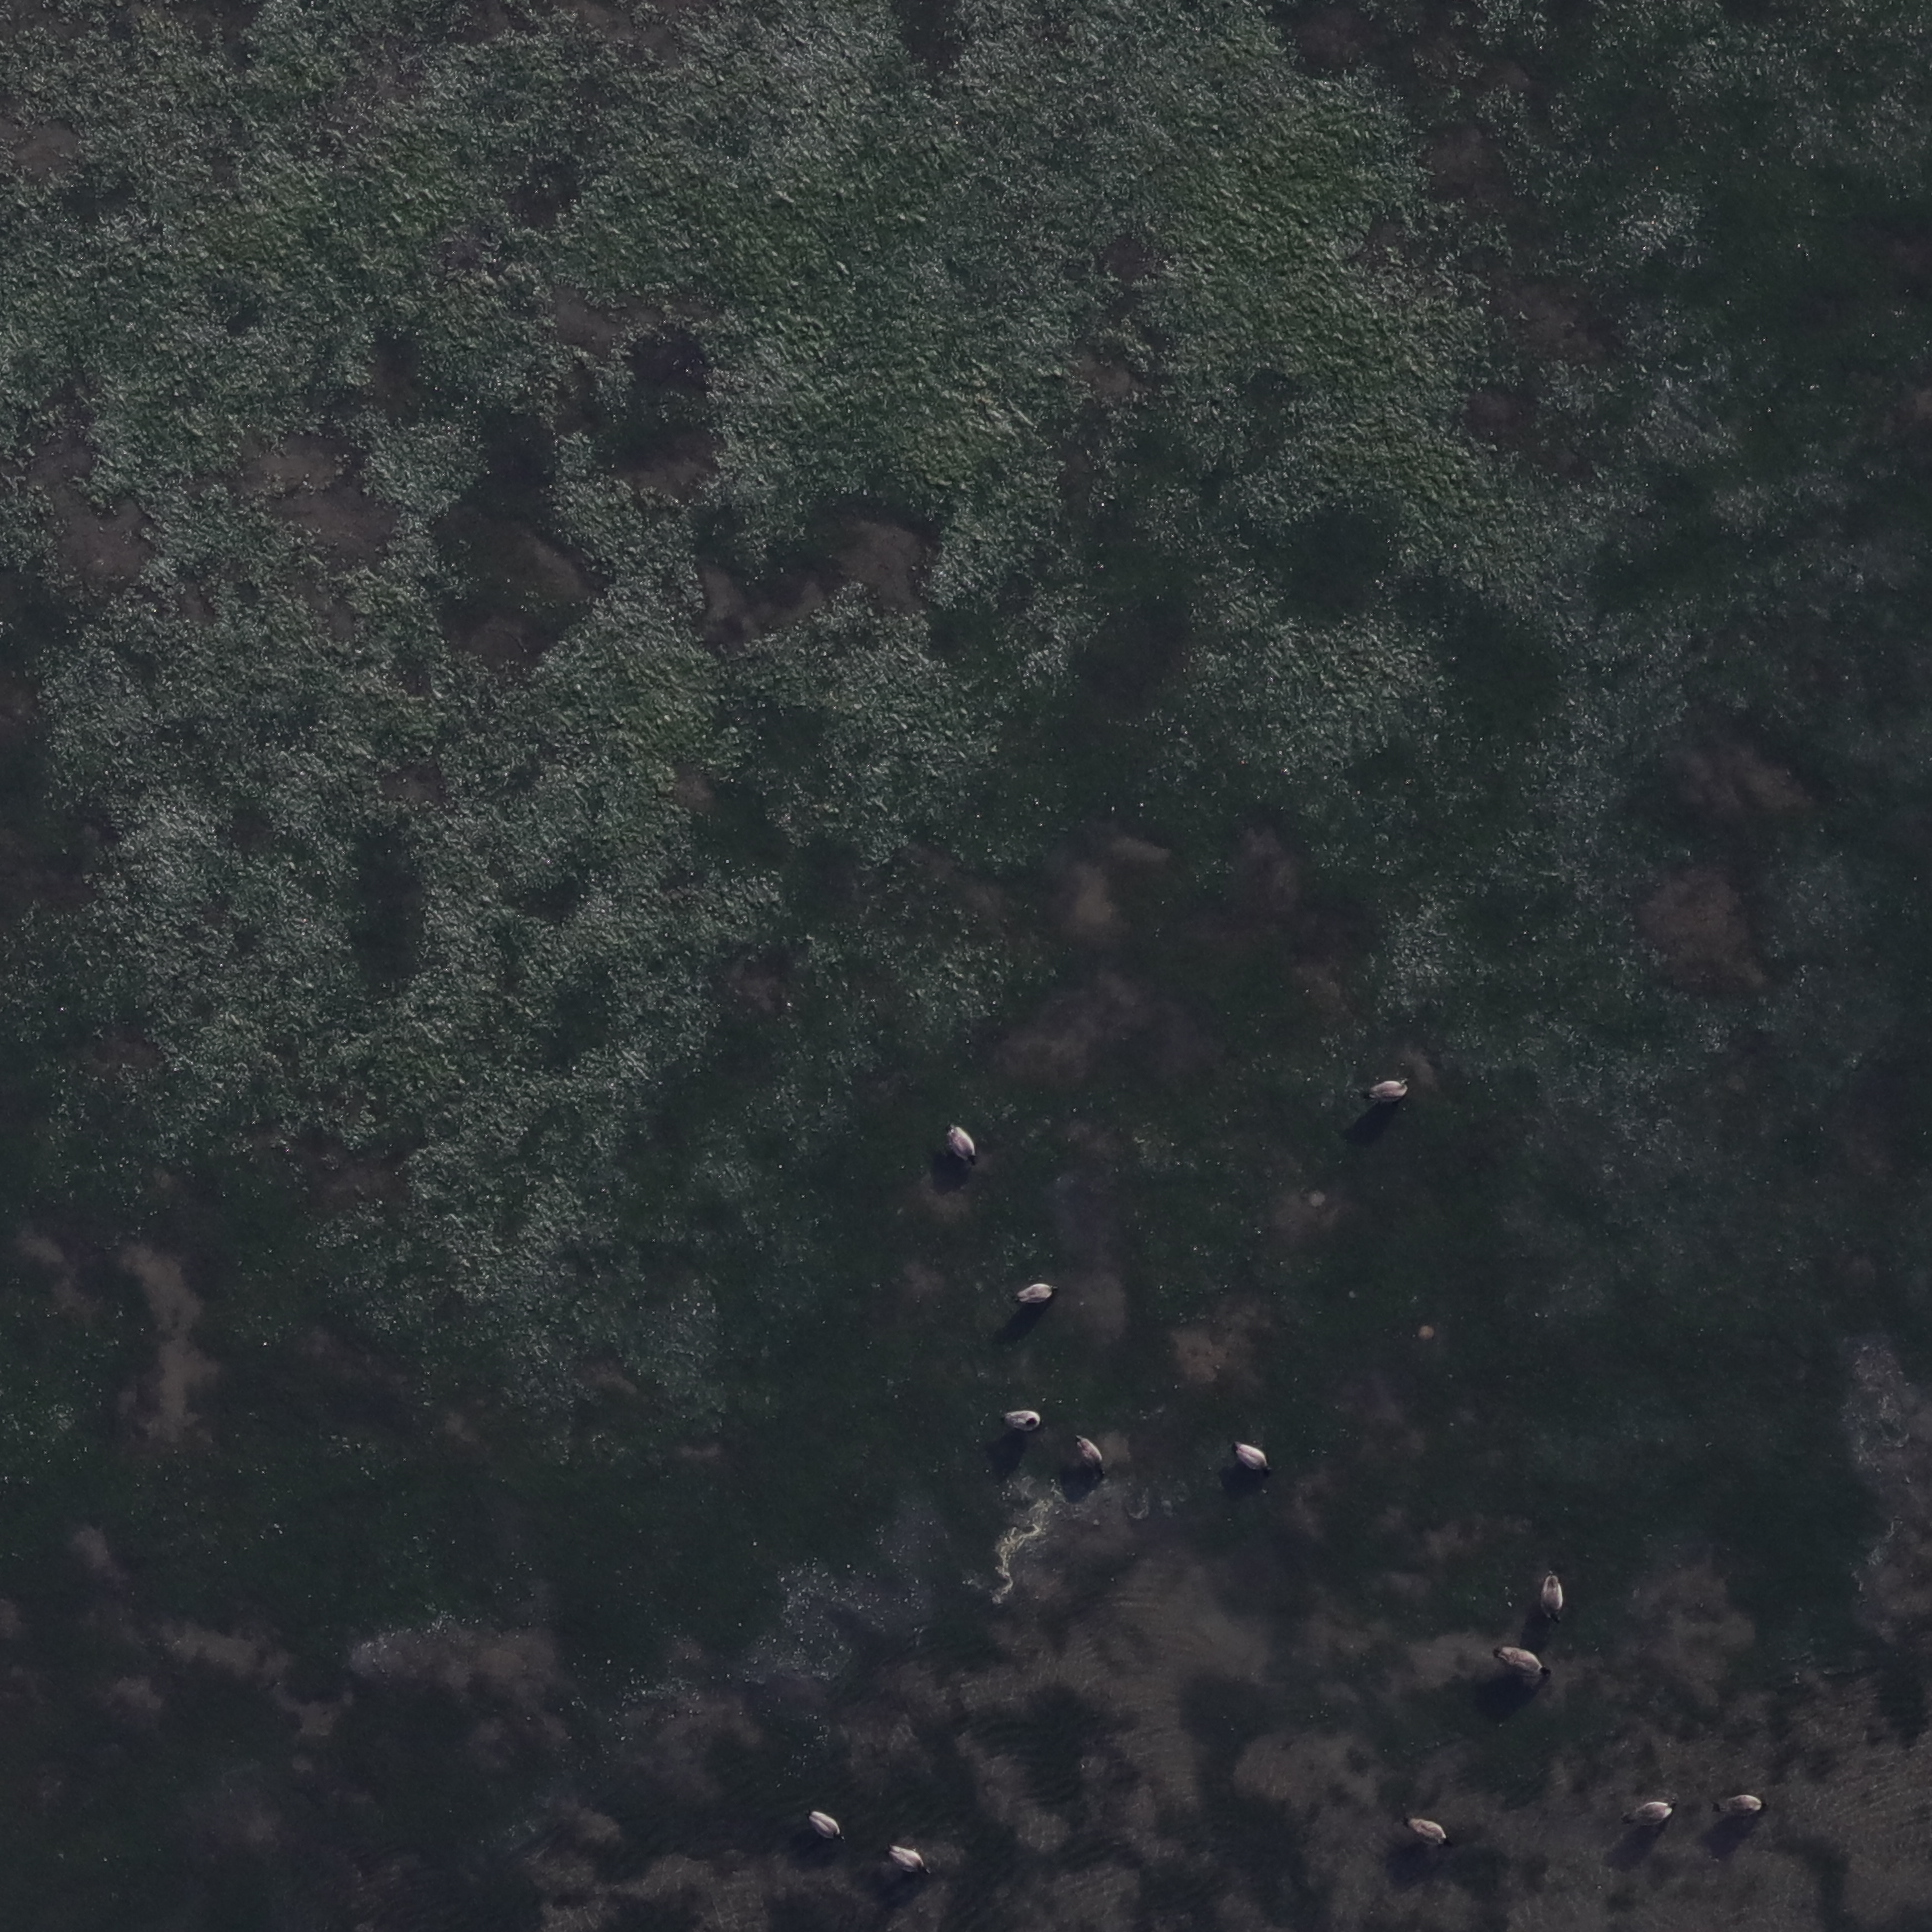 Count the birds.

13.